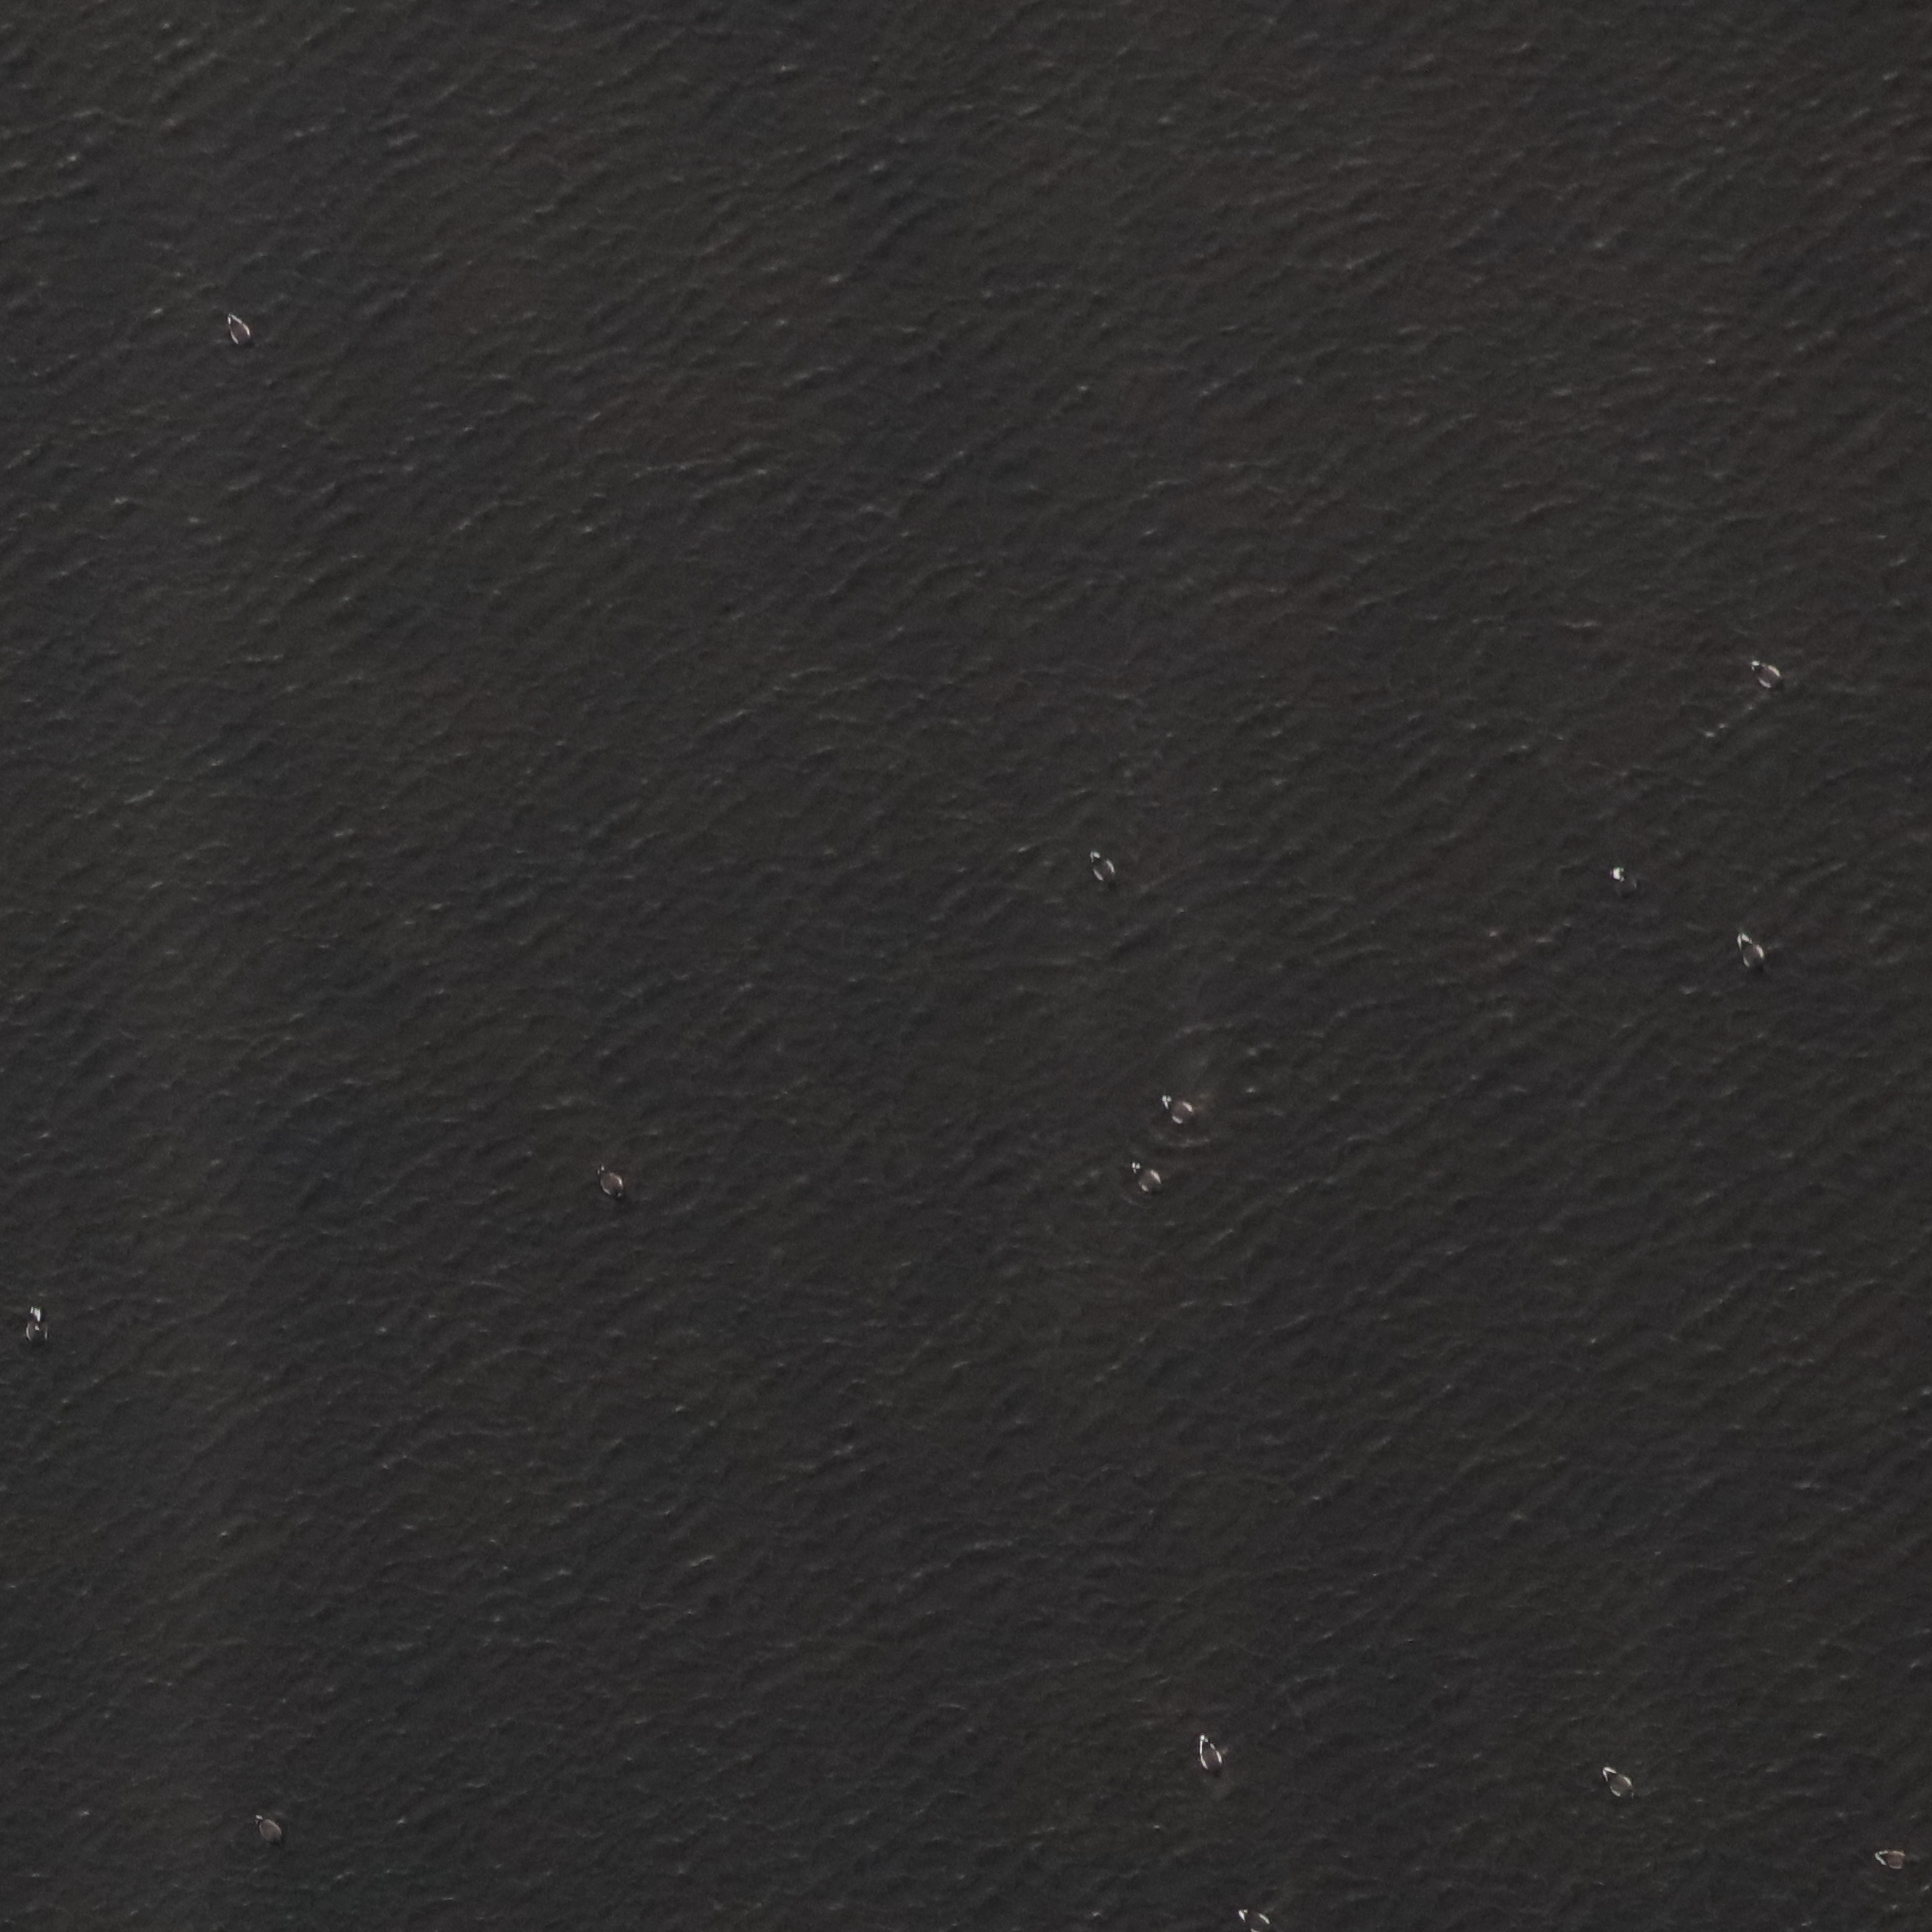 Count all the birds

14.